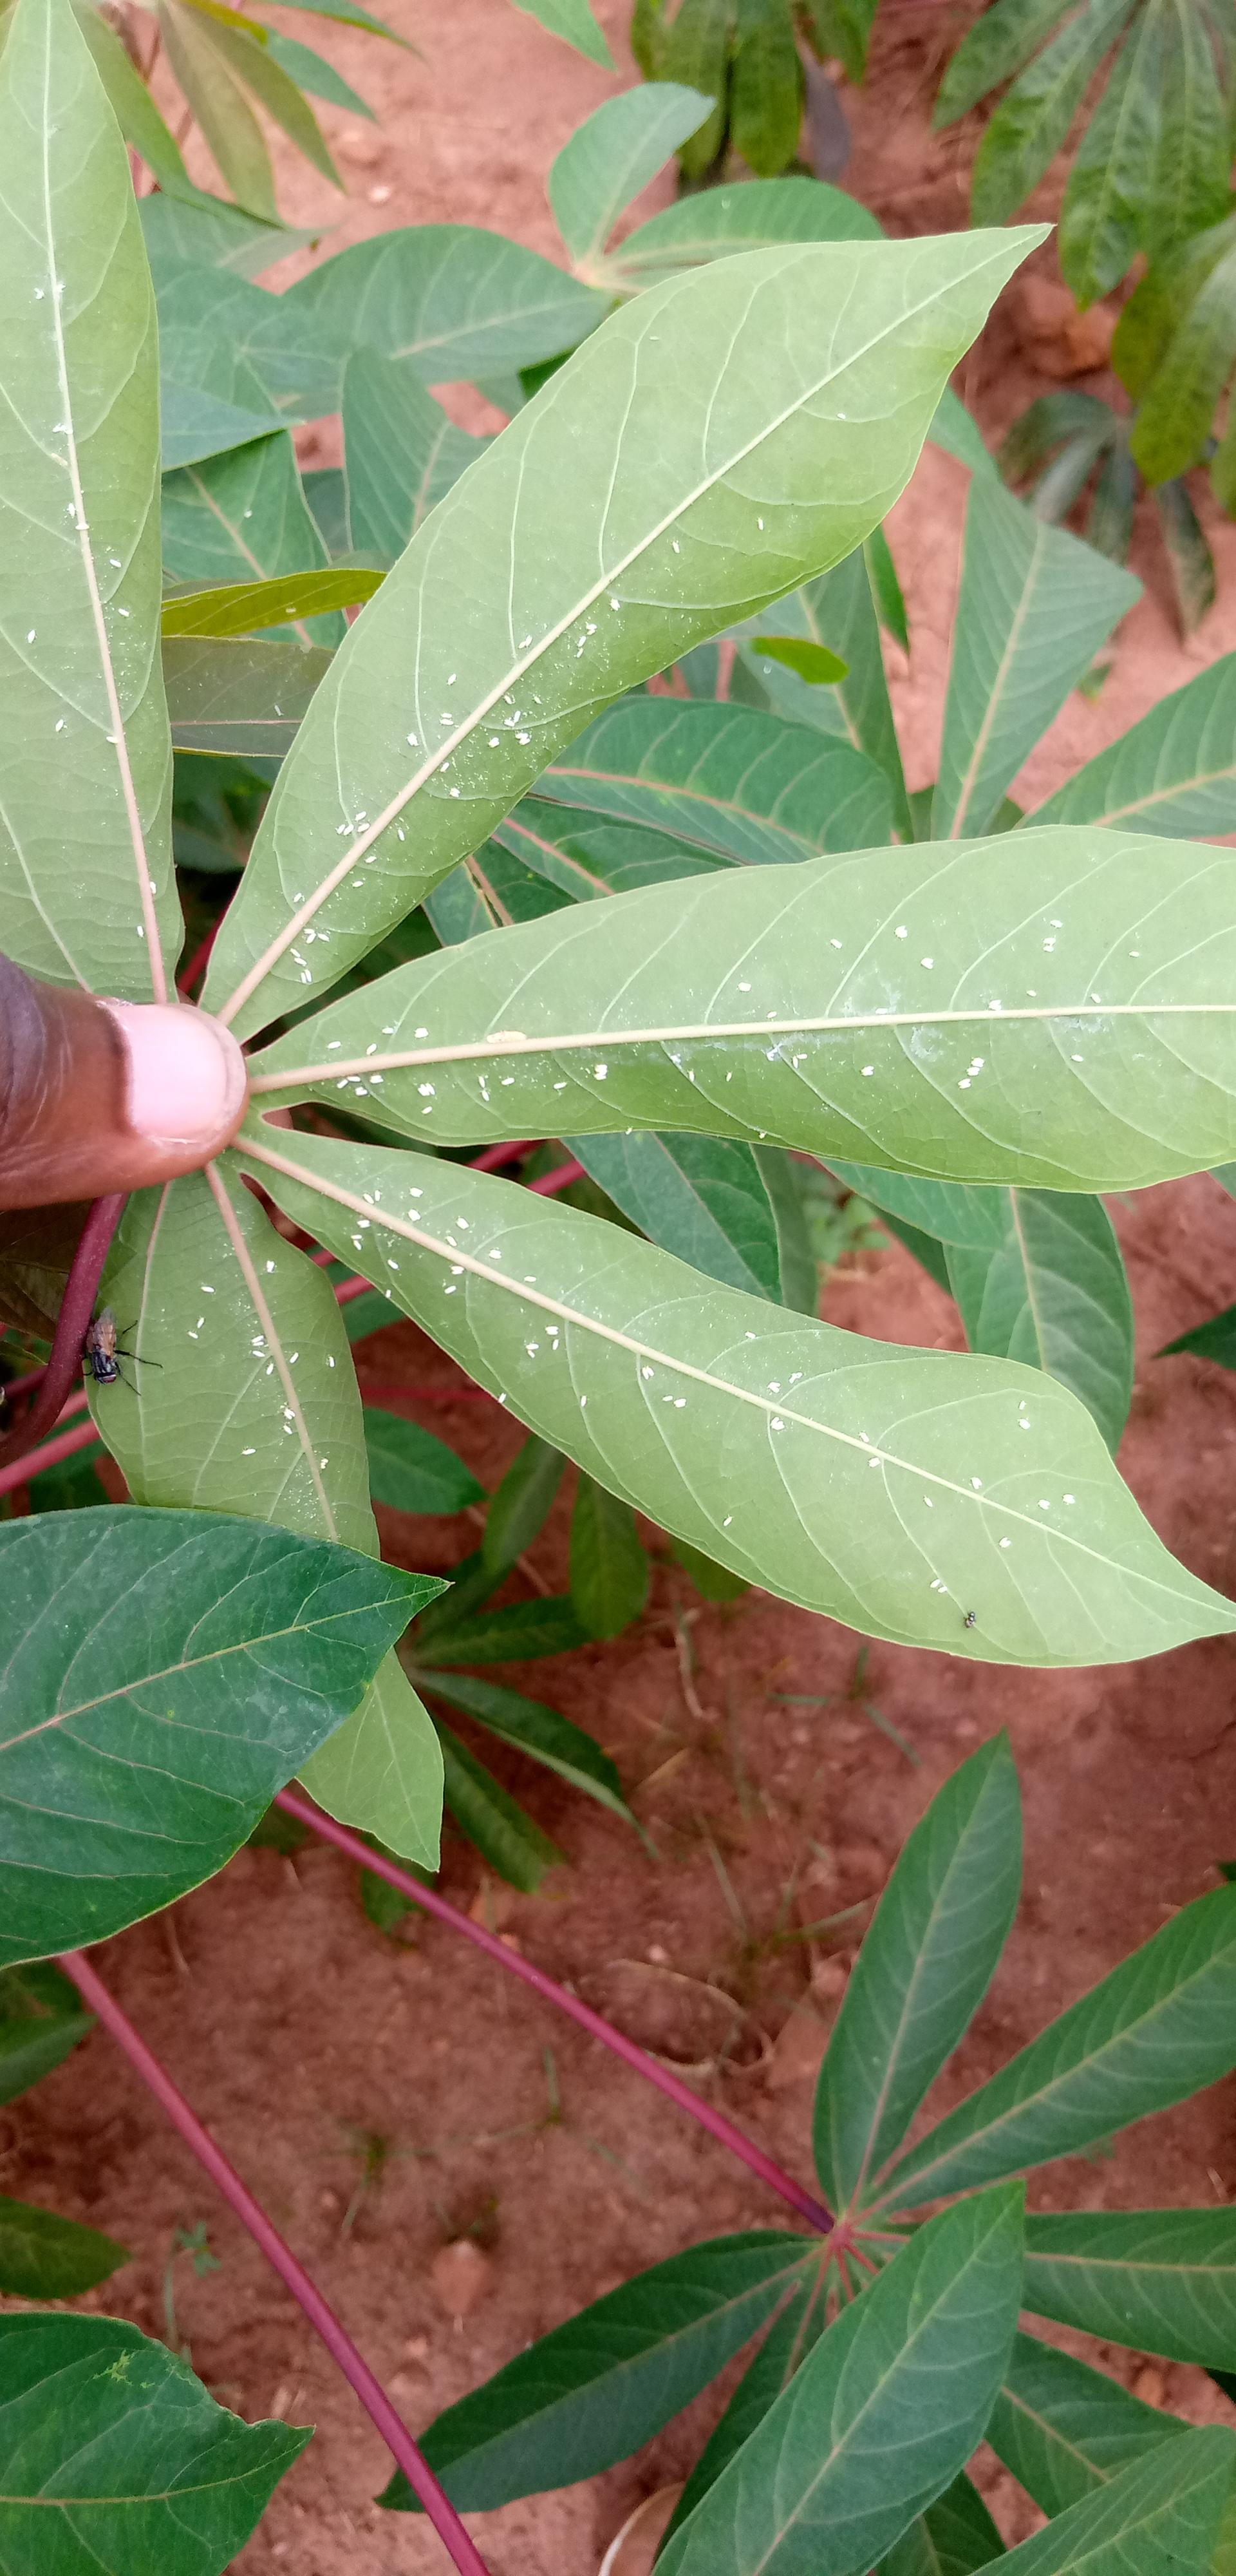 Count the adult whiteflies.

132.